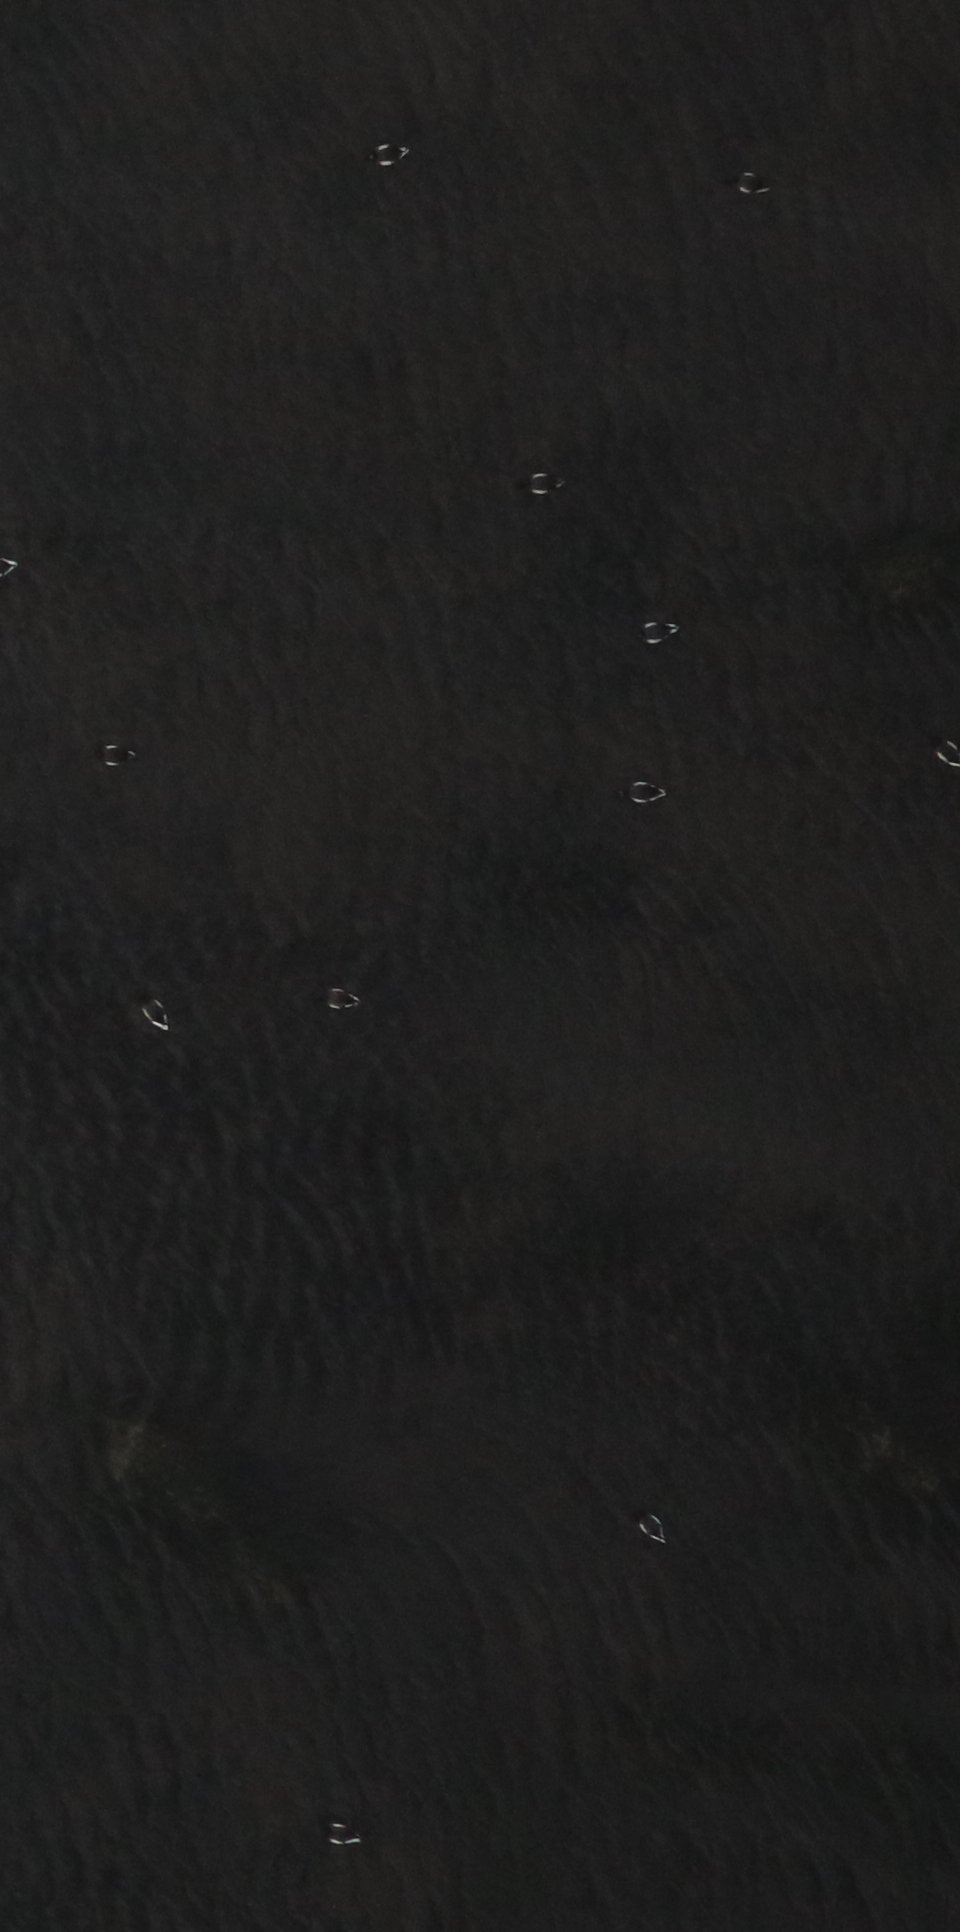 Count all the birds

11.